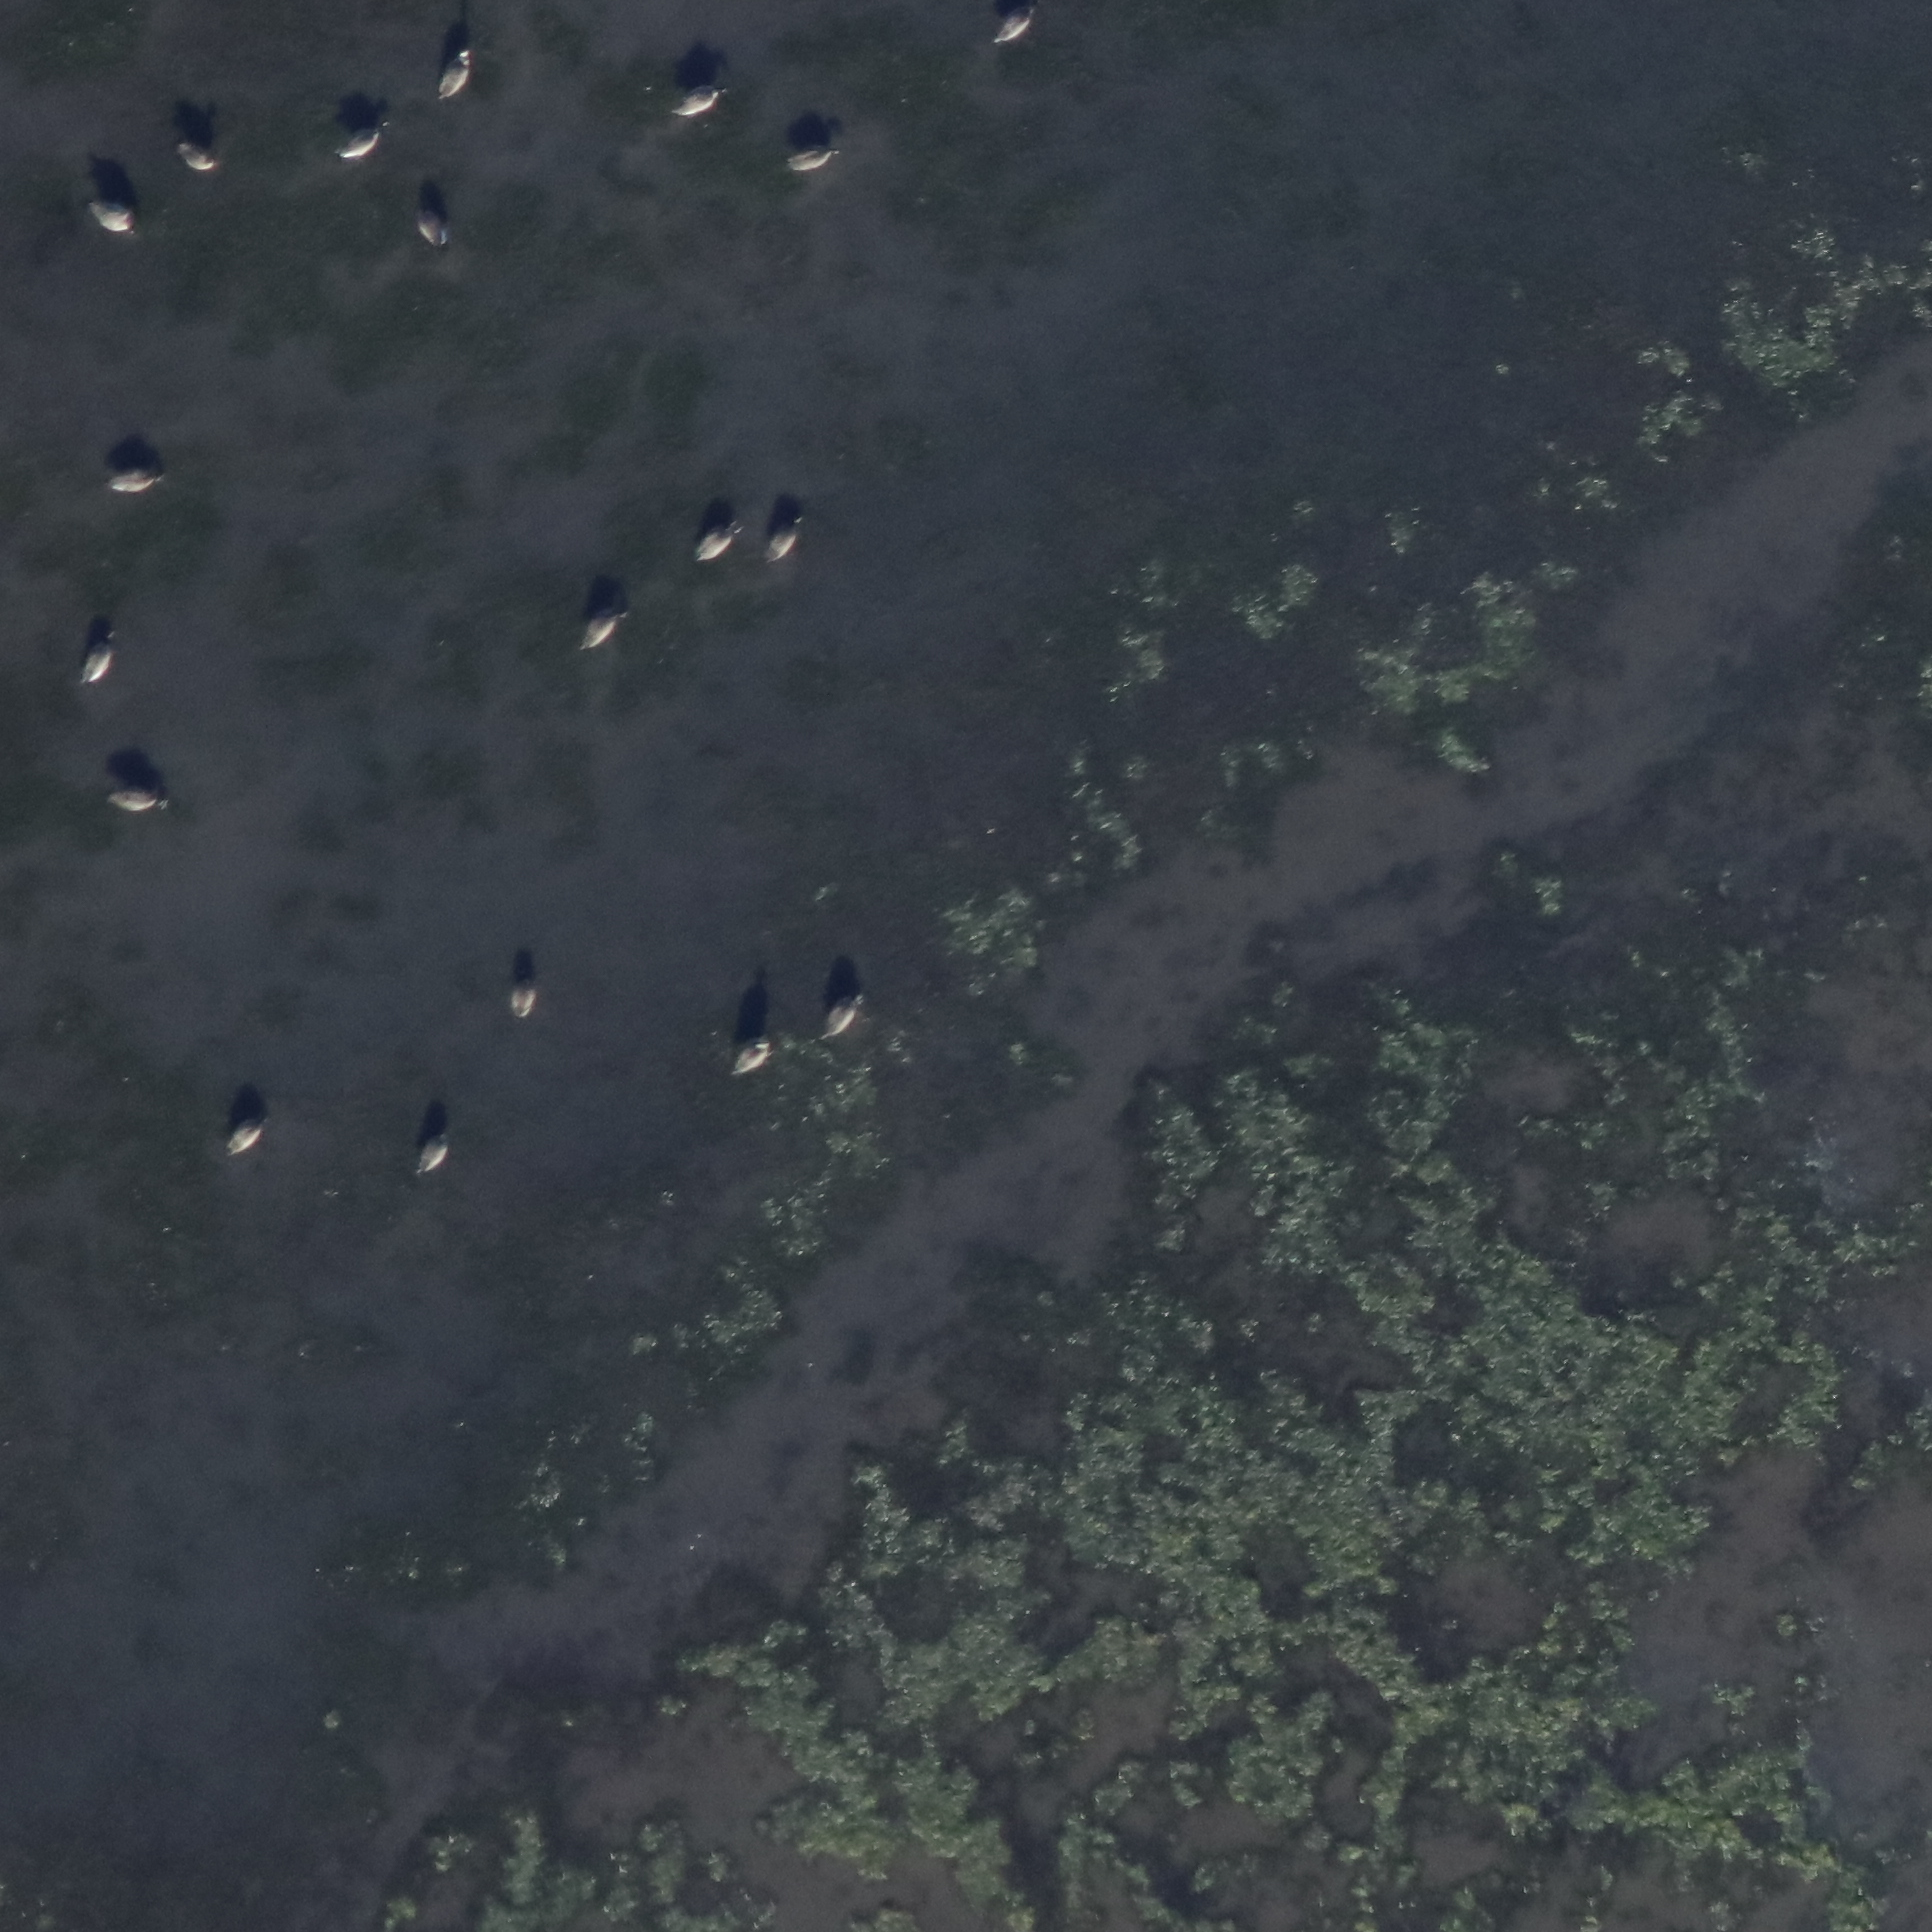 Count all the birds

19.